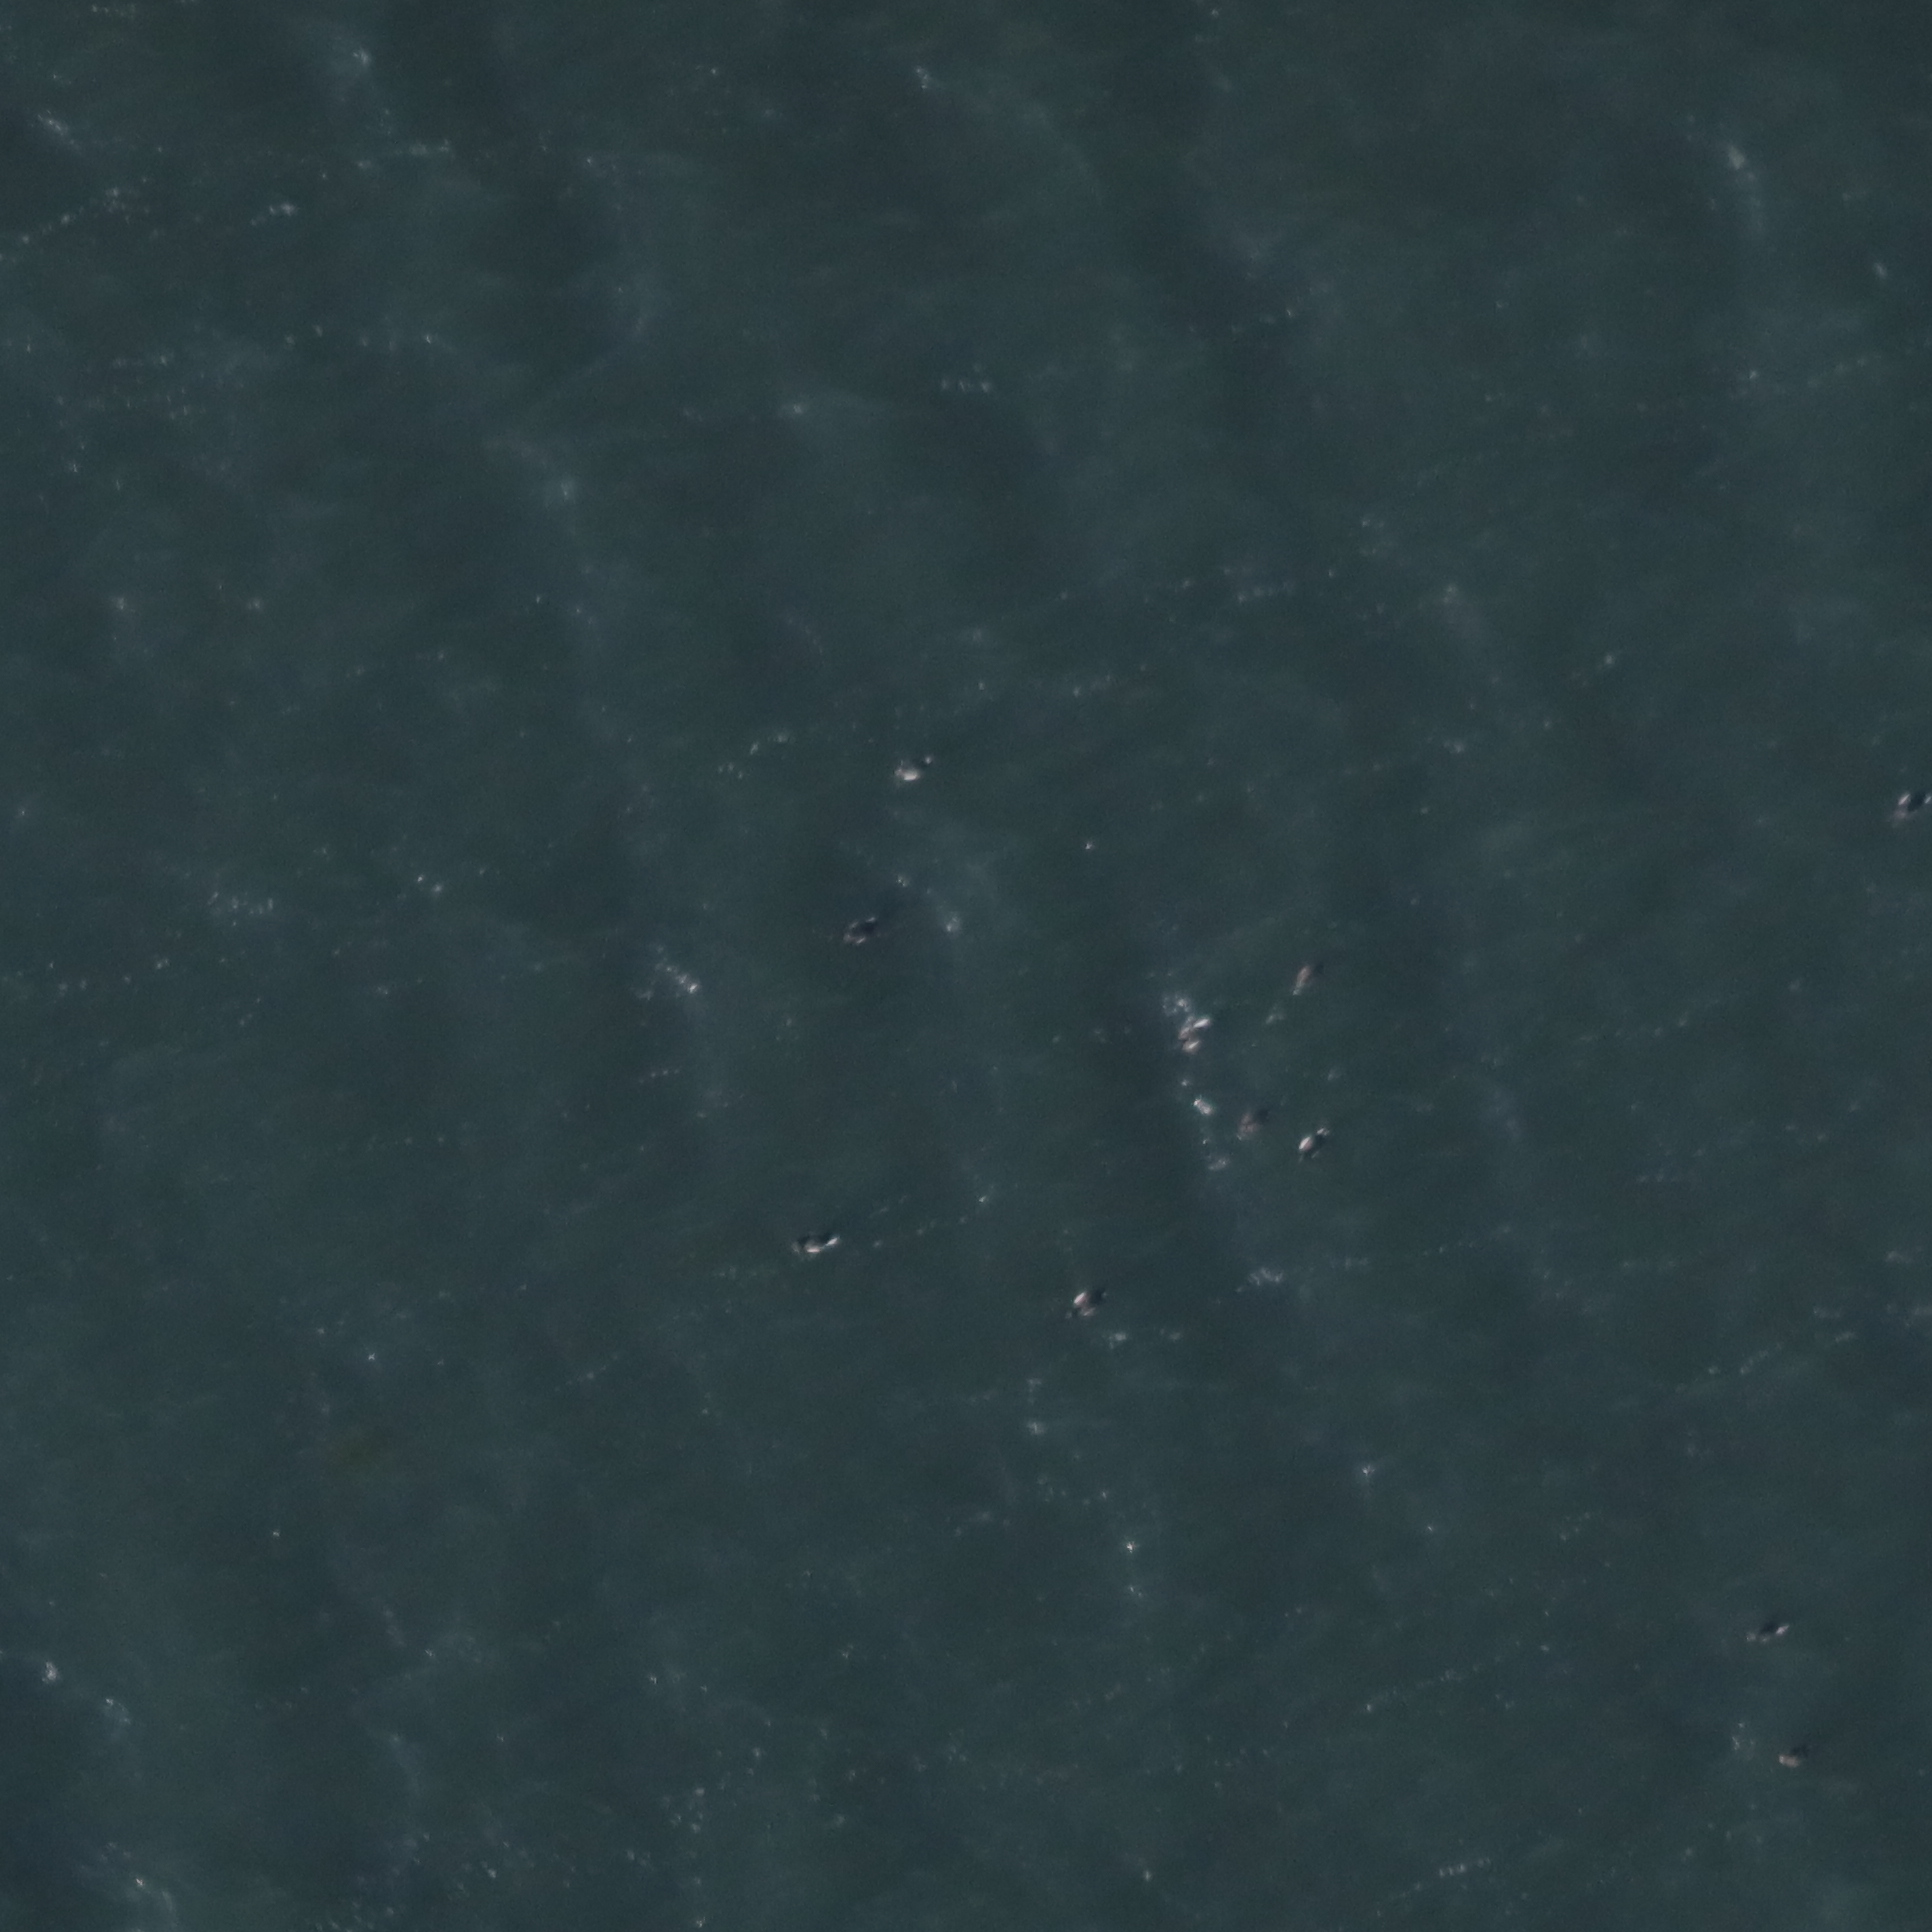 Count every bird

11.